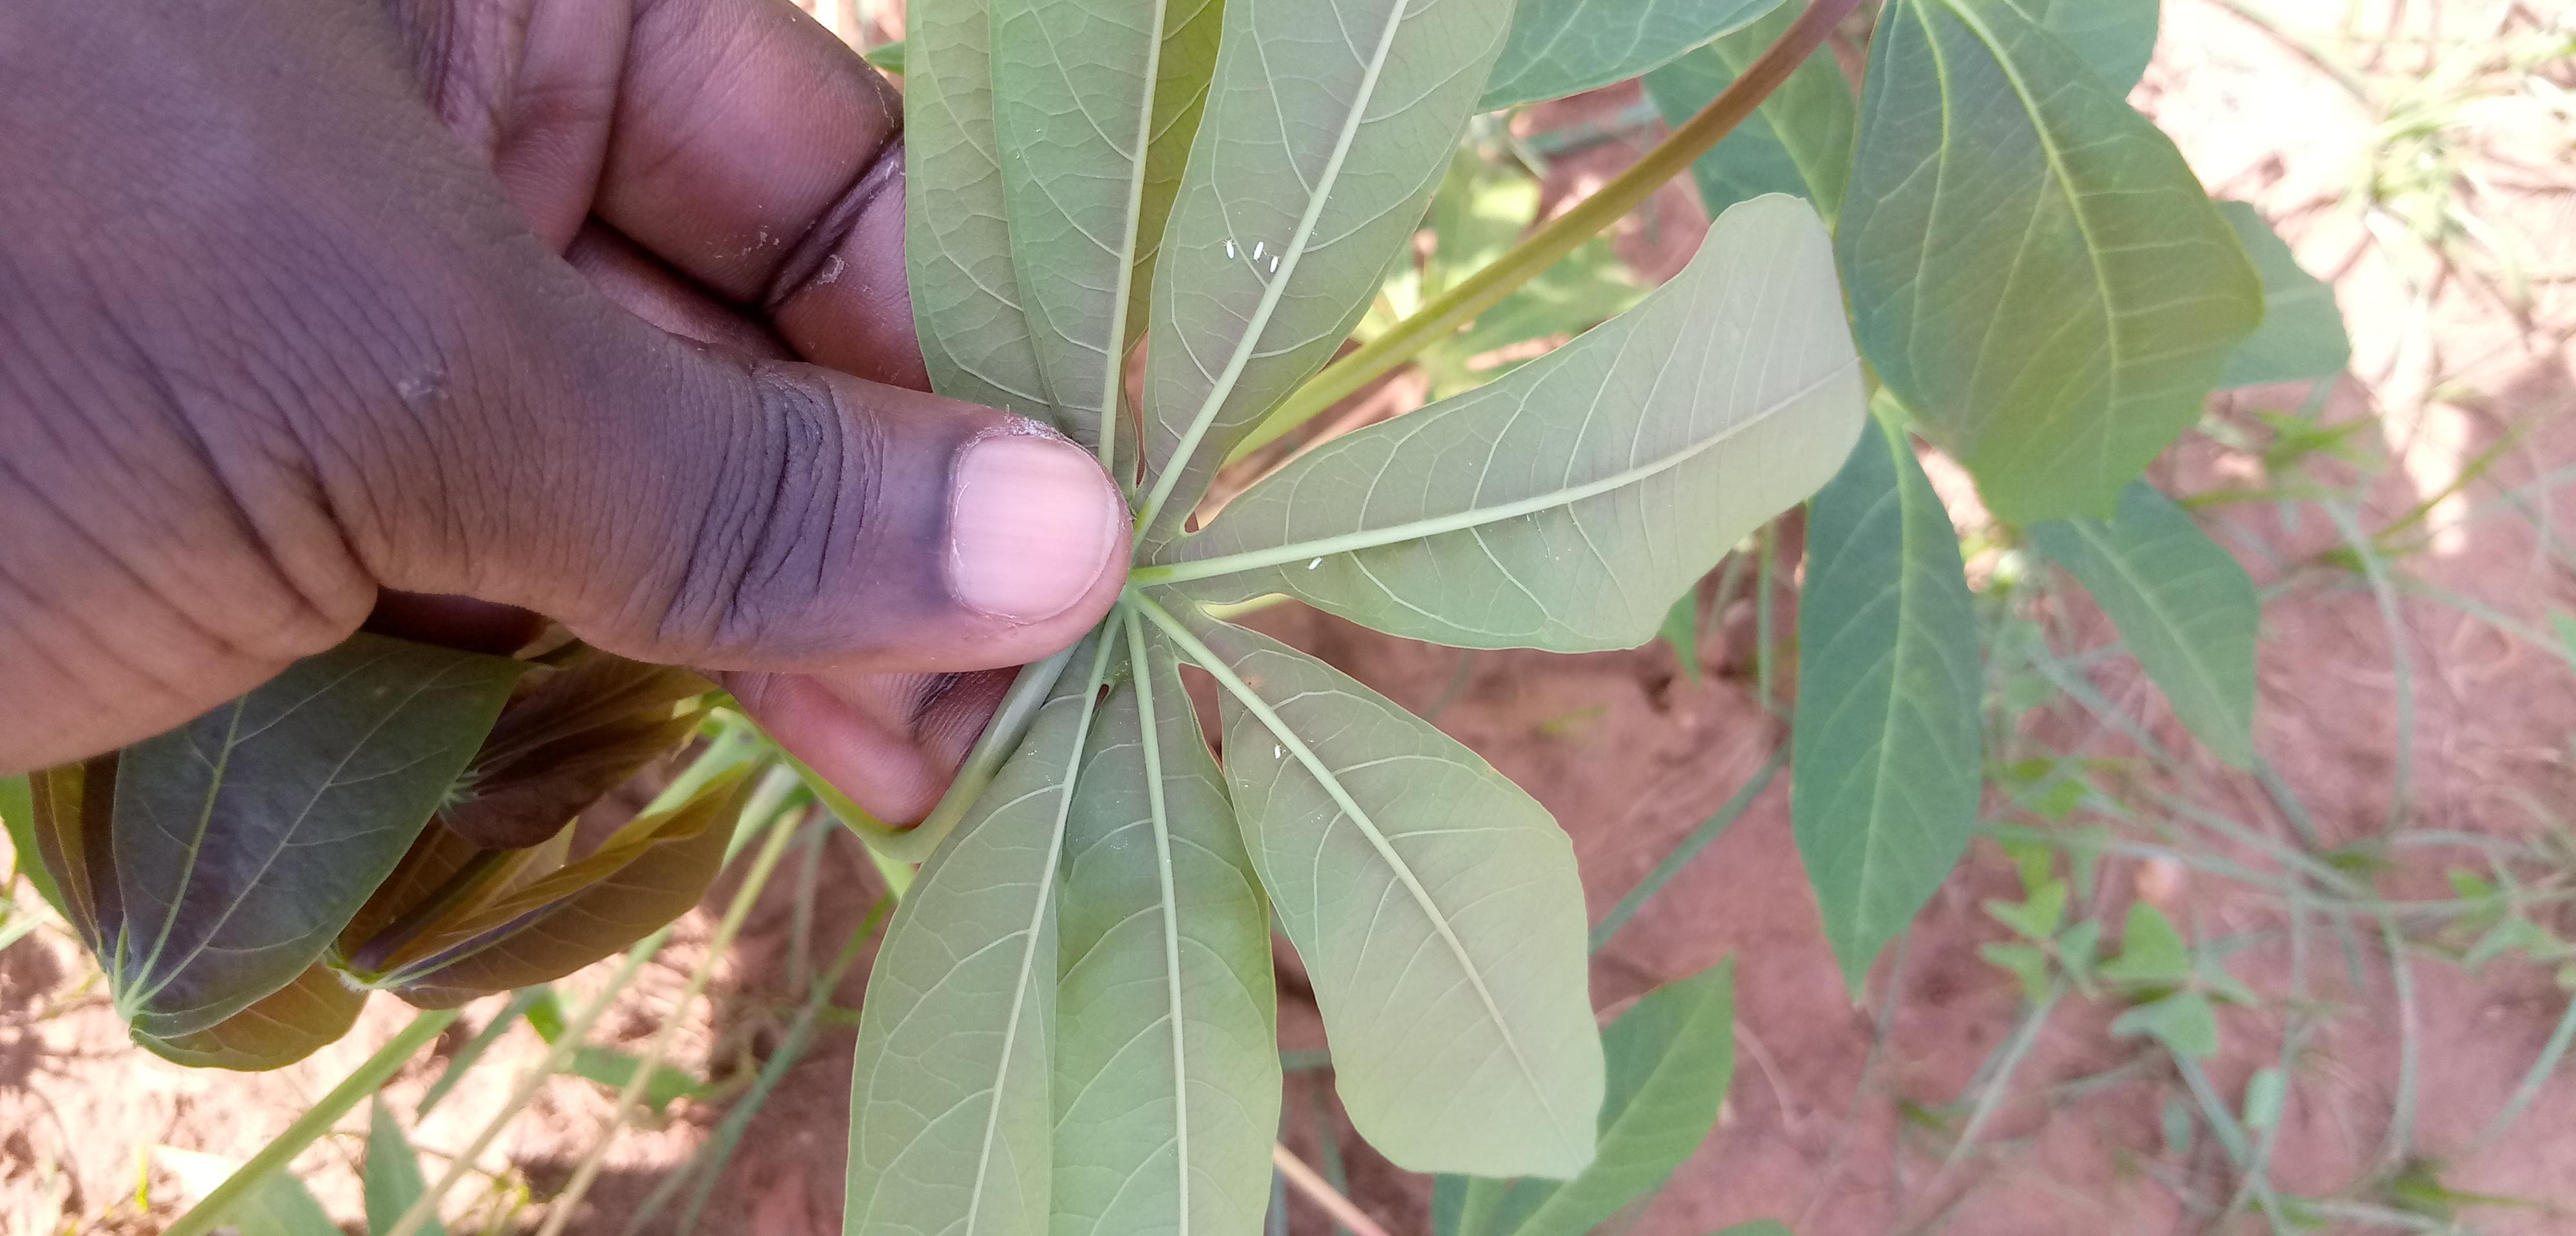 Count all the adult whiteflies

5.